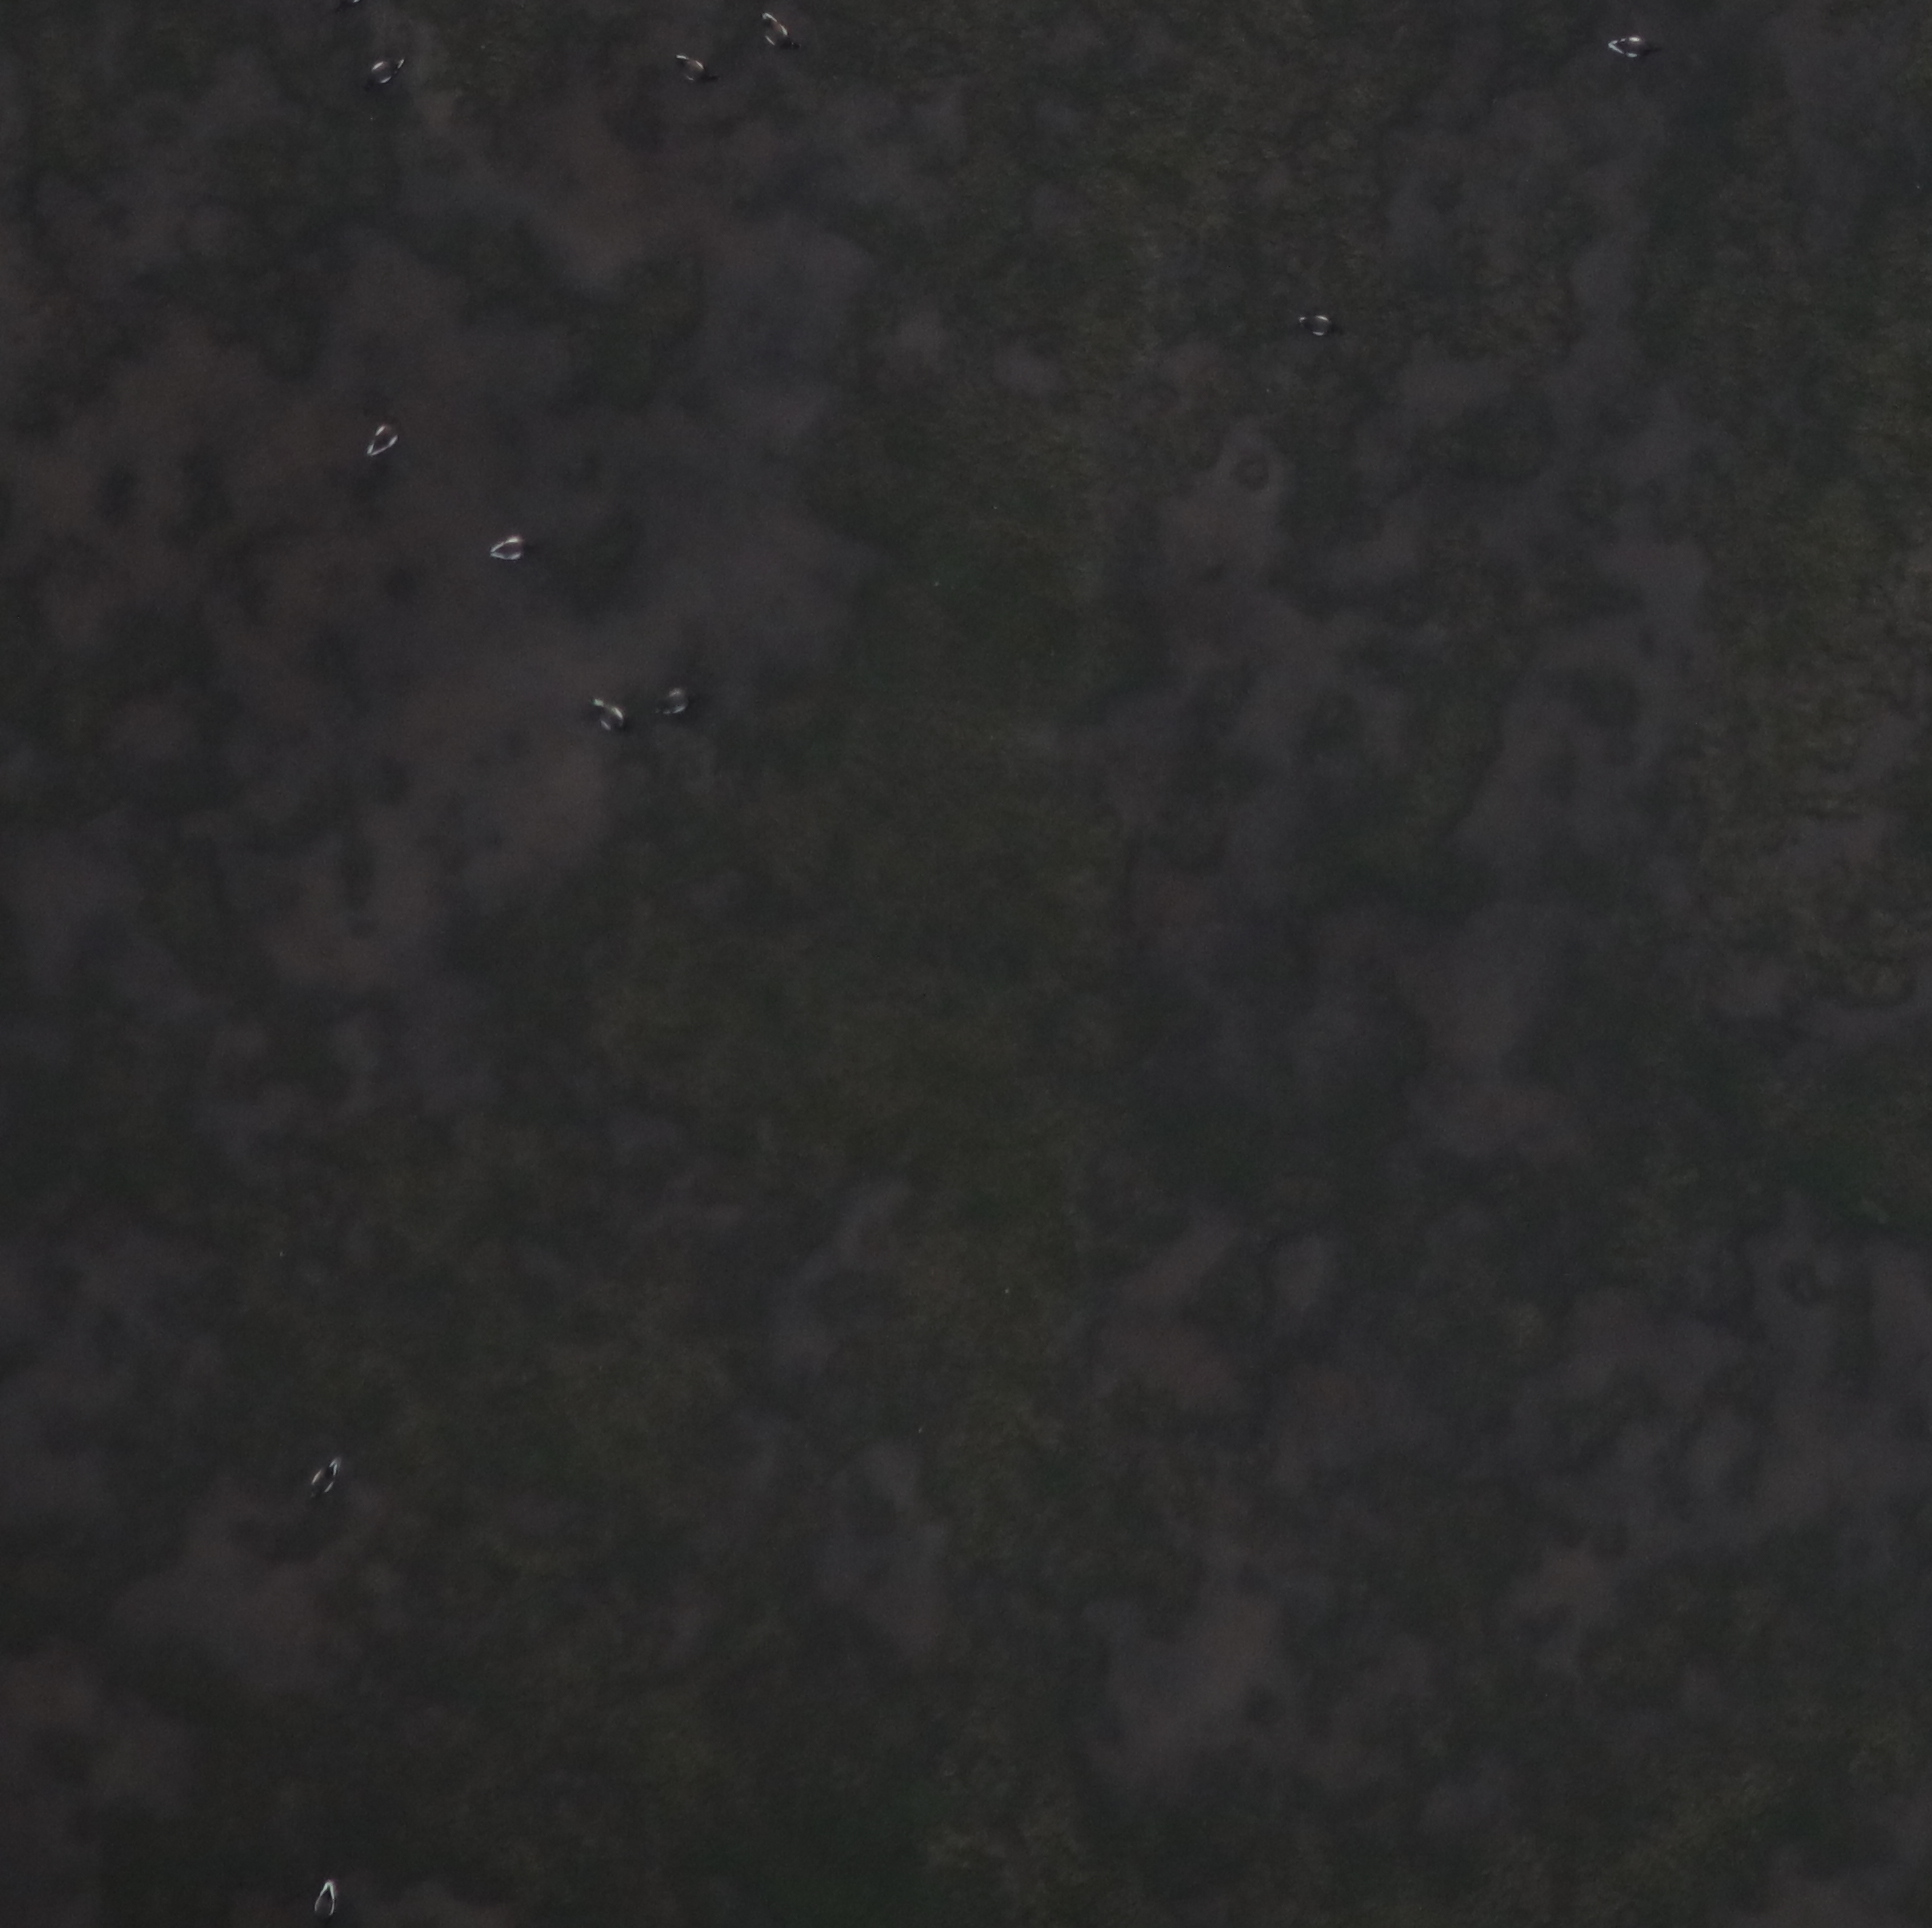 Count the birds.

11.